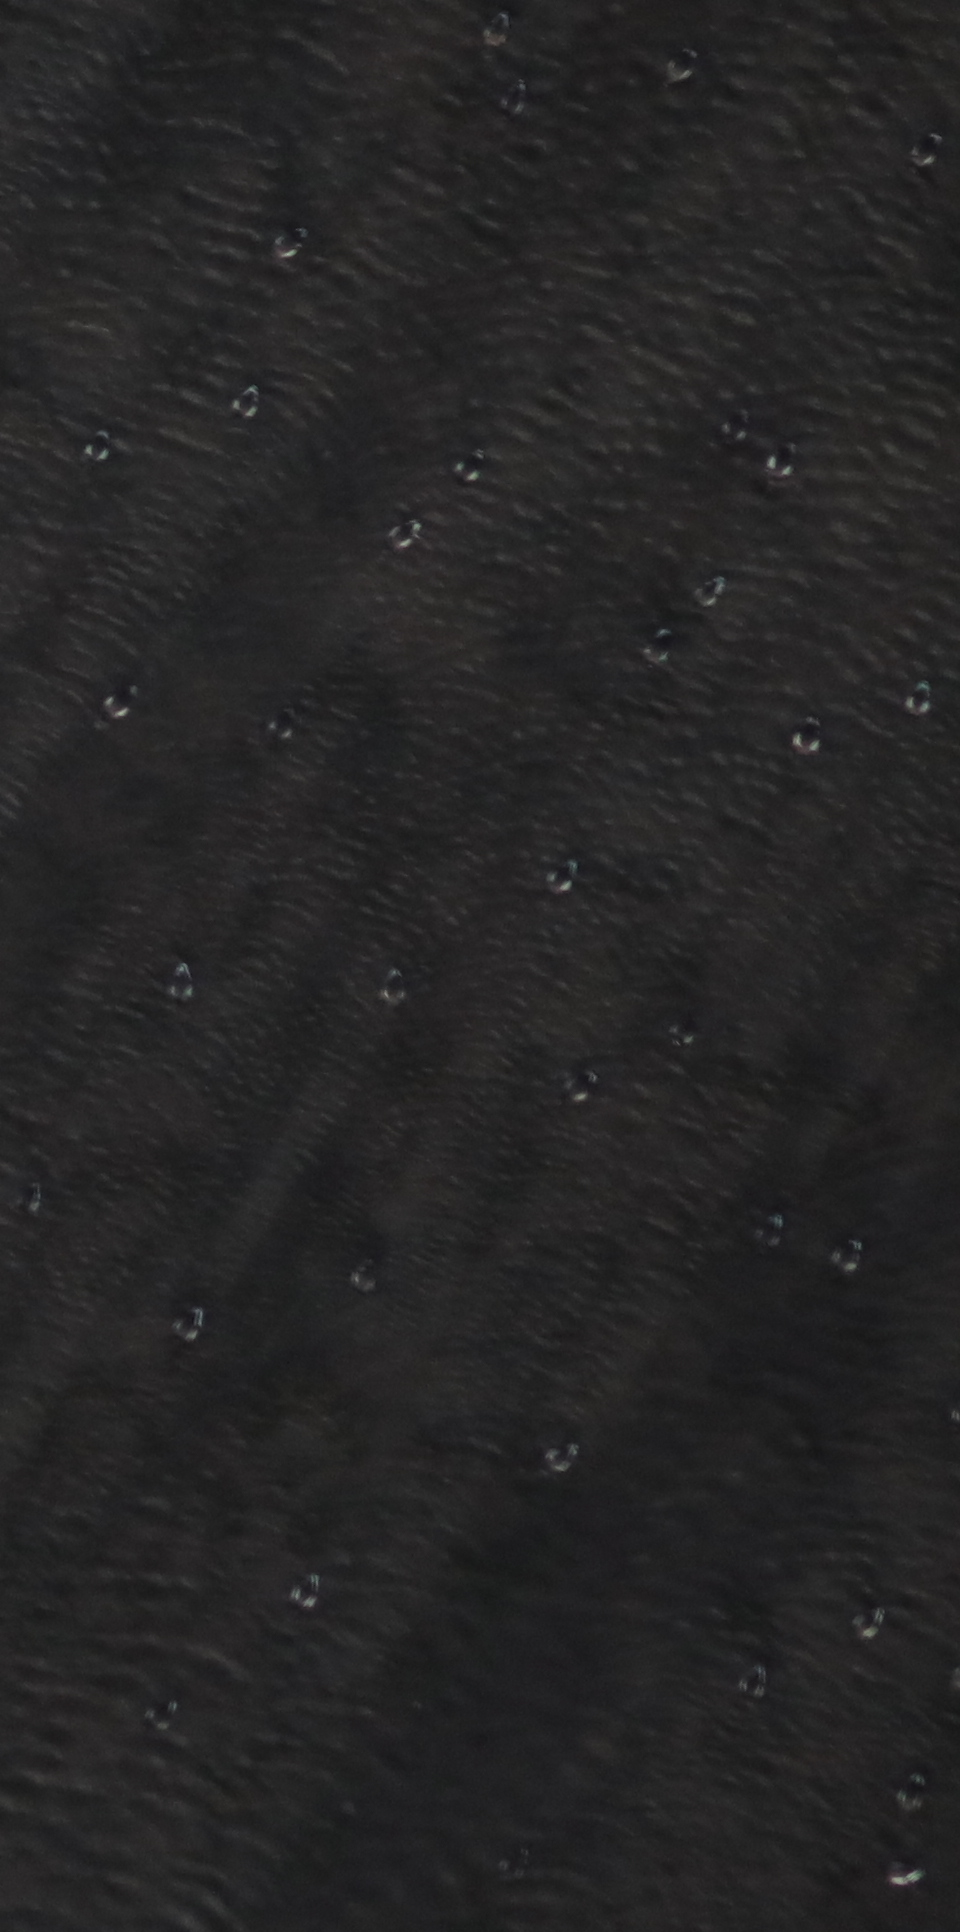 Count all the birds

35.